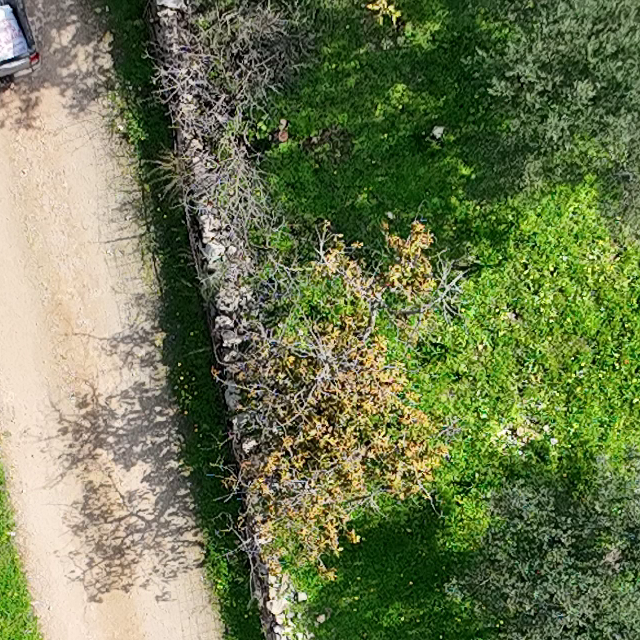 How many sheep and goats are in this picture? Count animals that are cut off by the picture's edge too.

0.